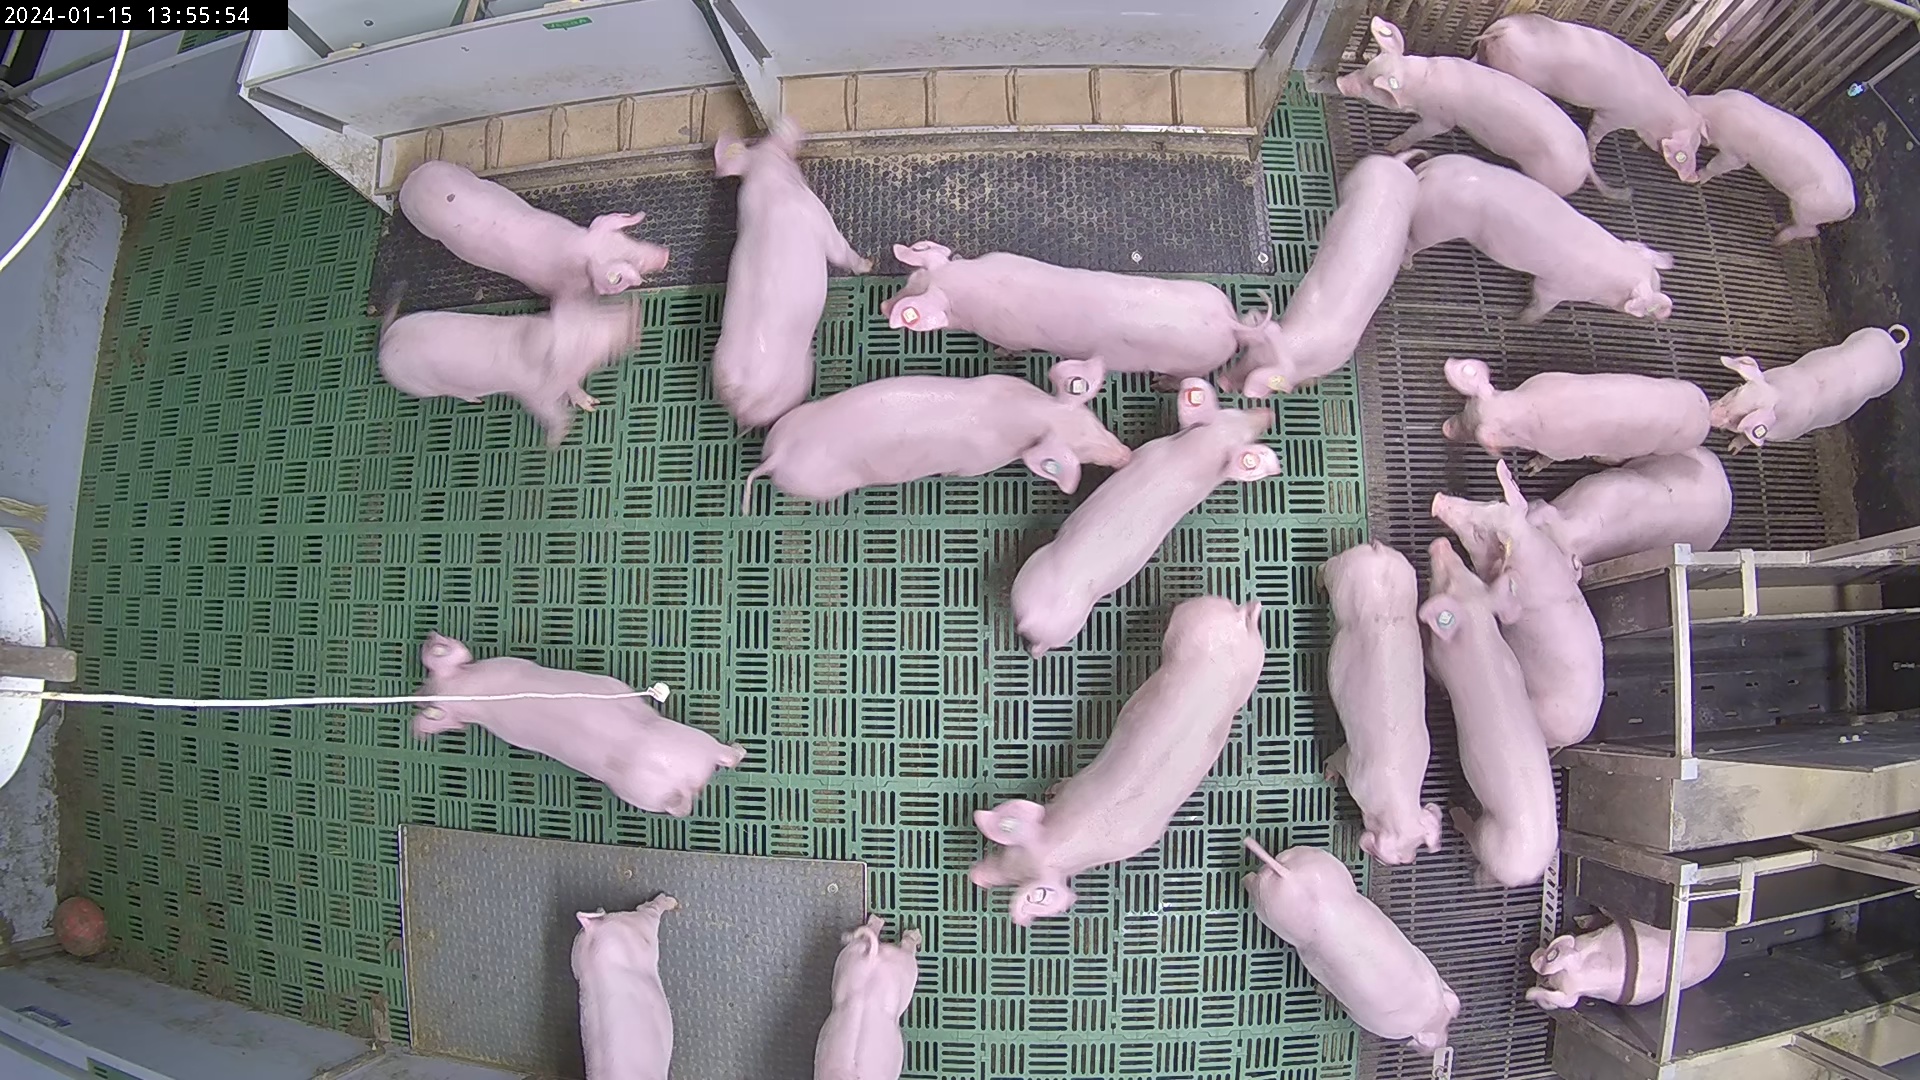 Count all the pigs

24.